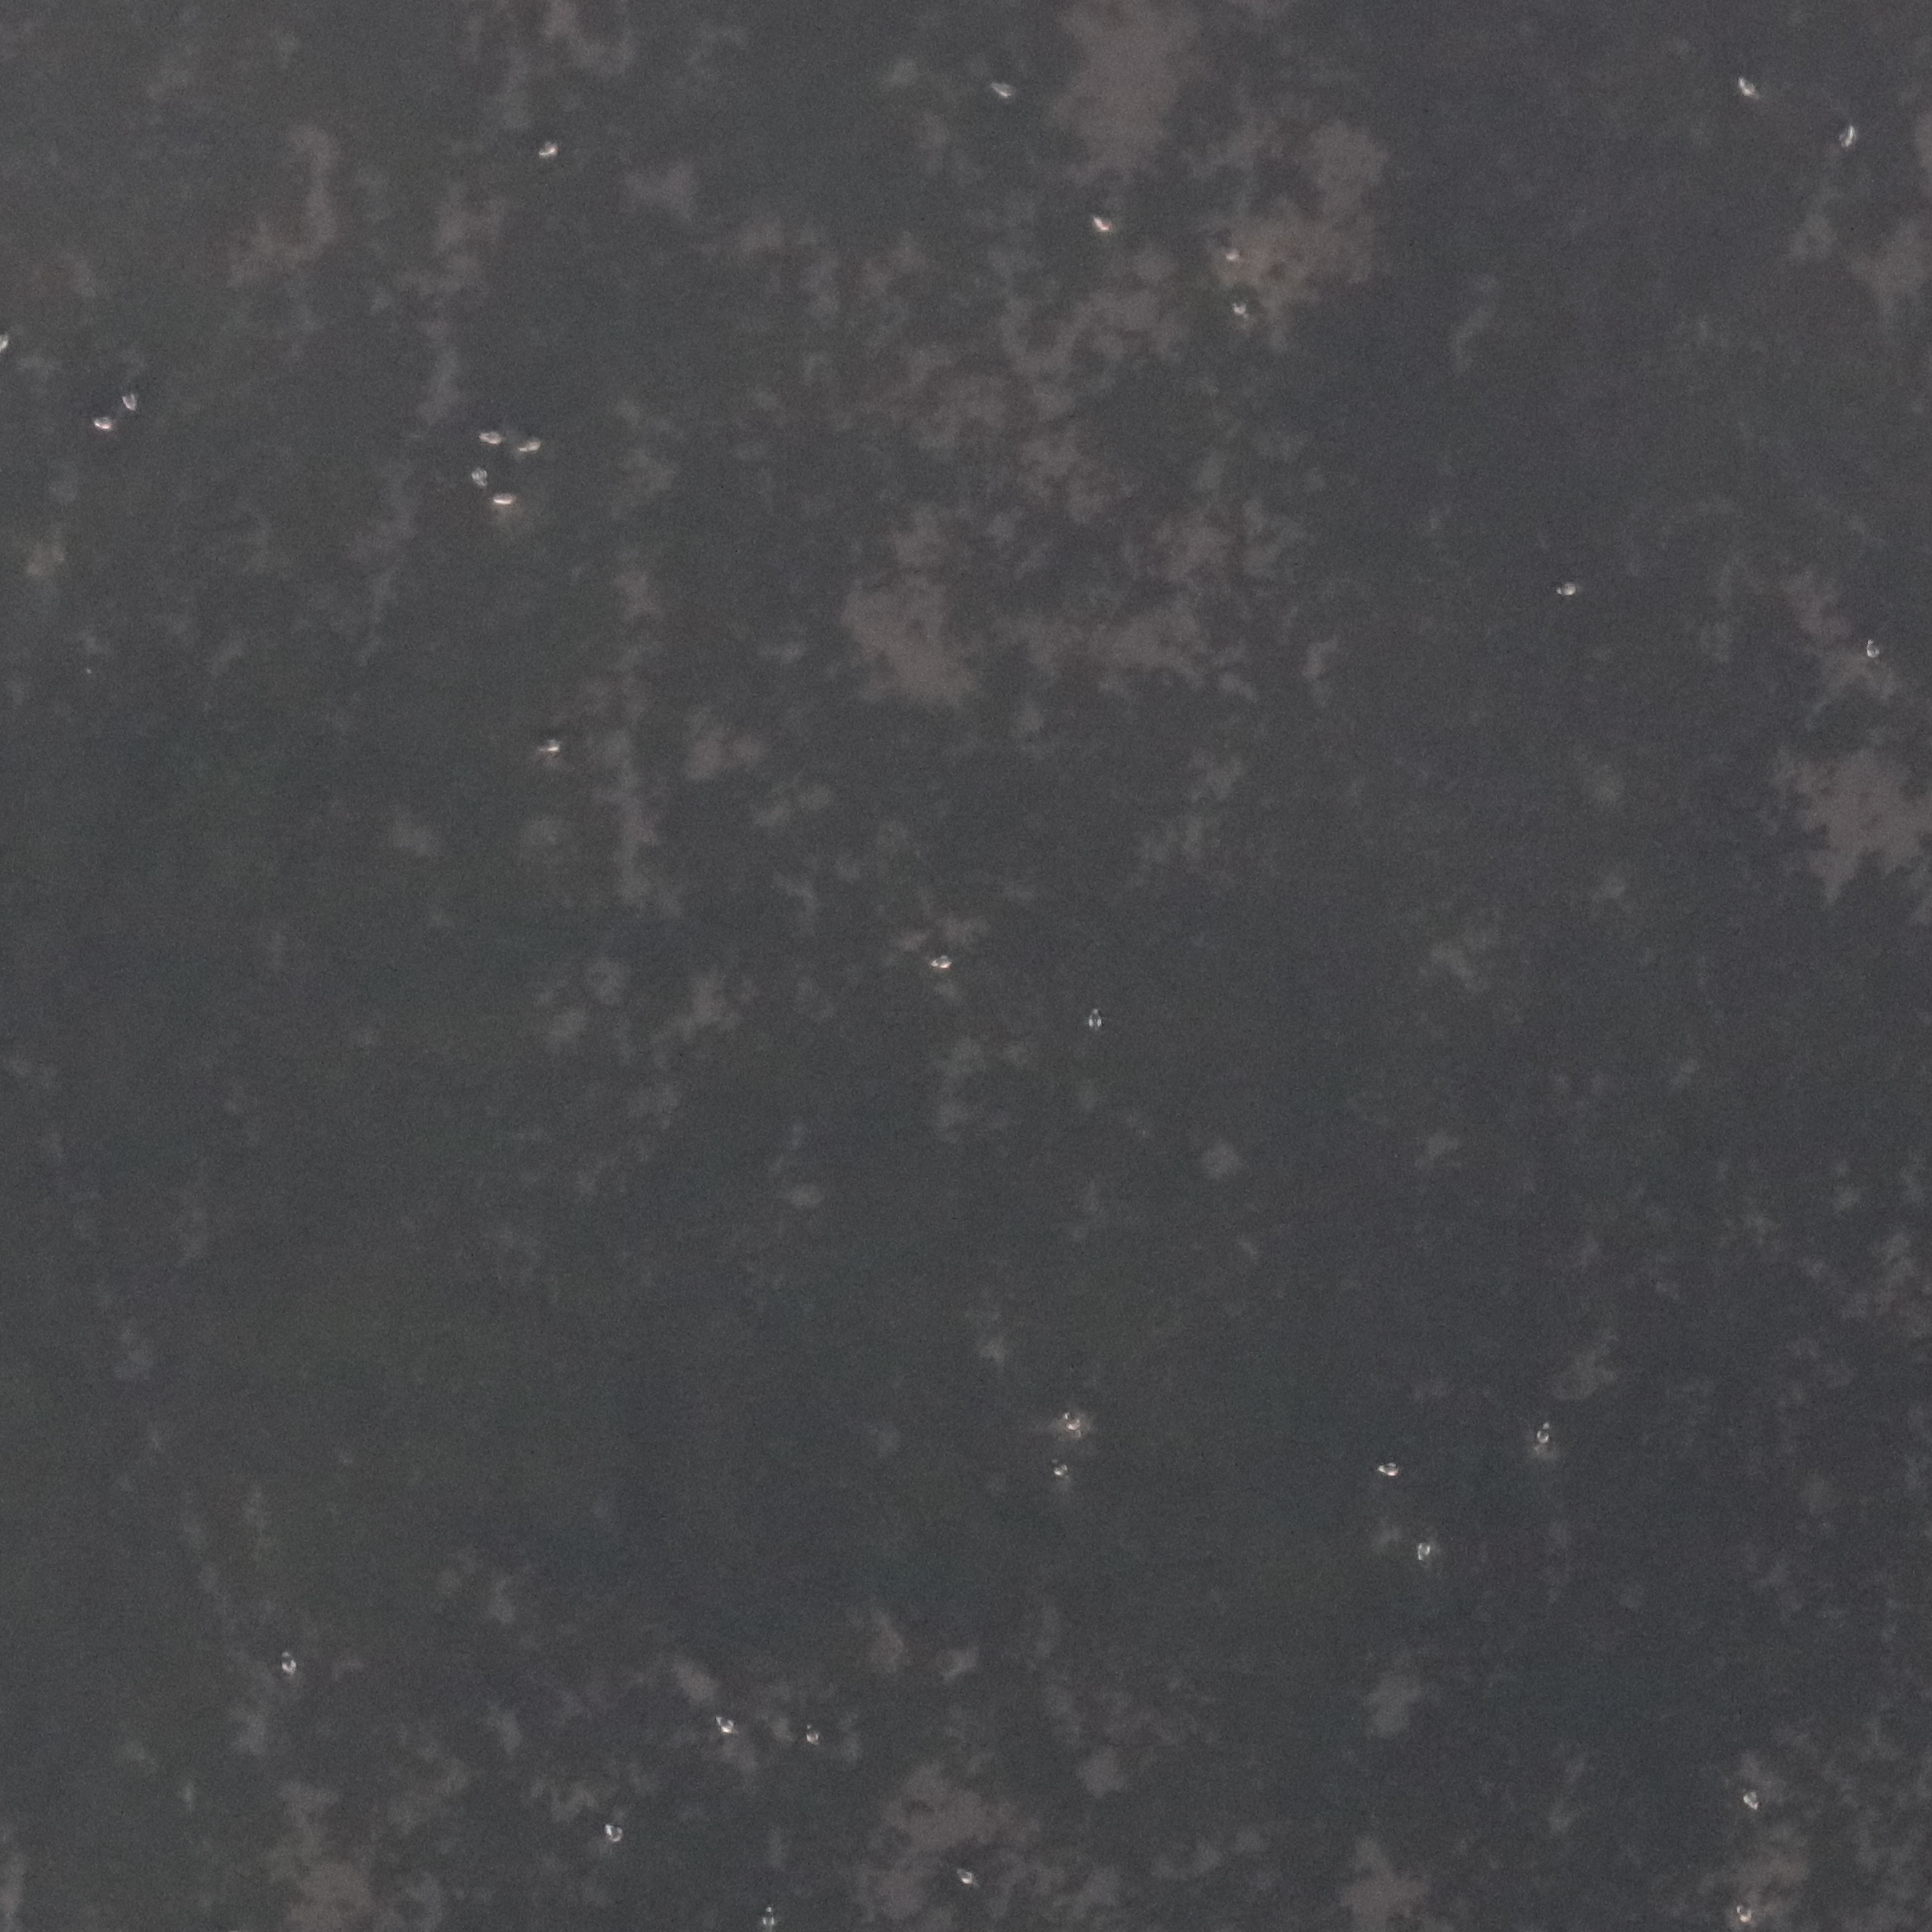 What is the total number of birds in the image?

31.